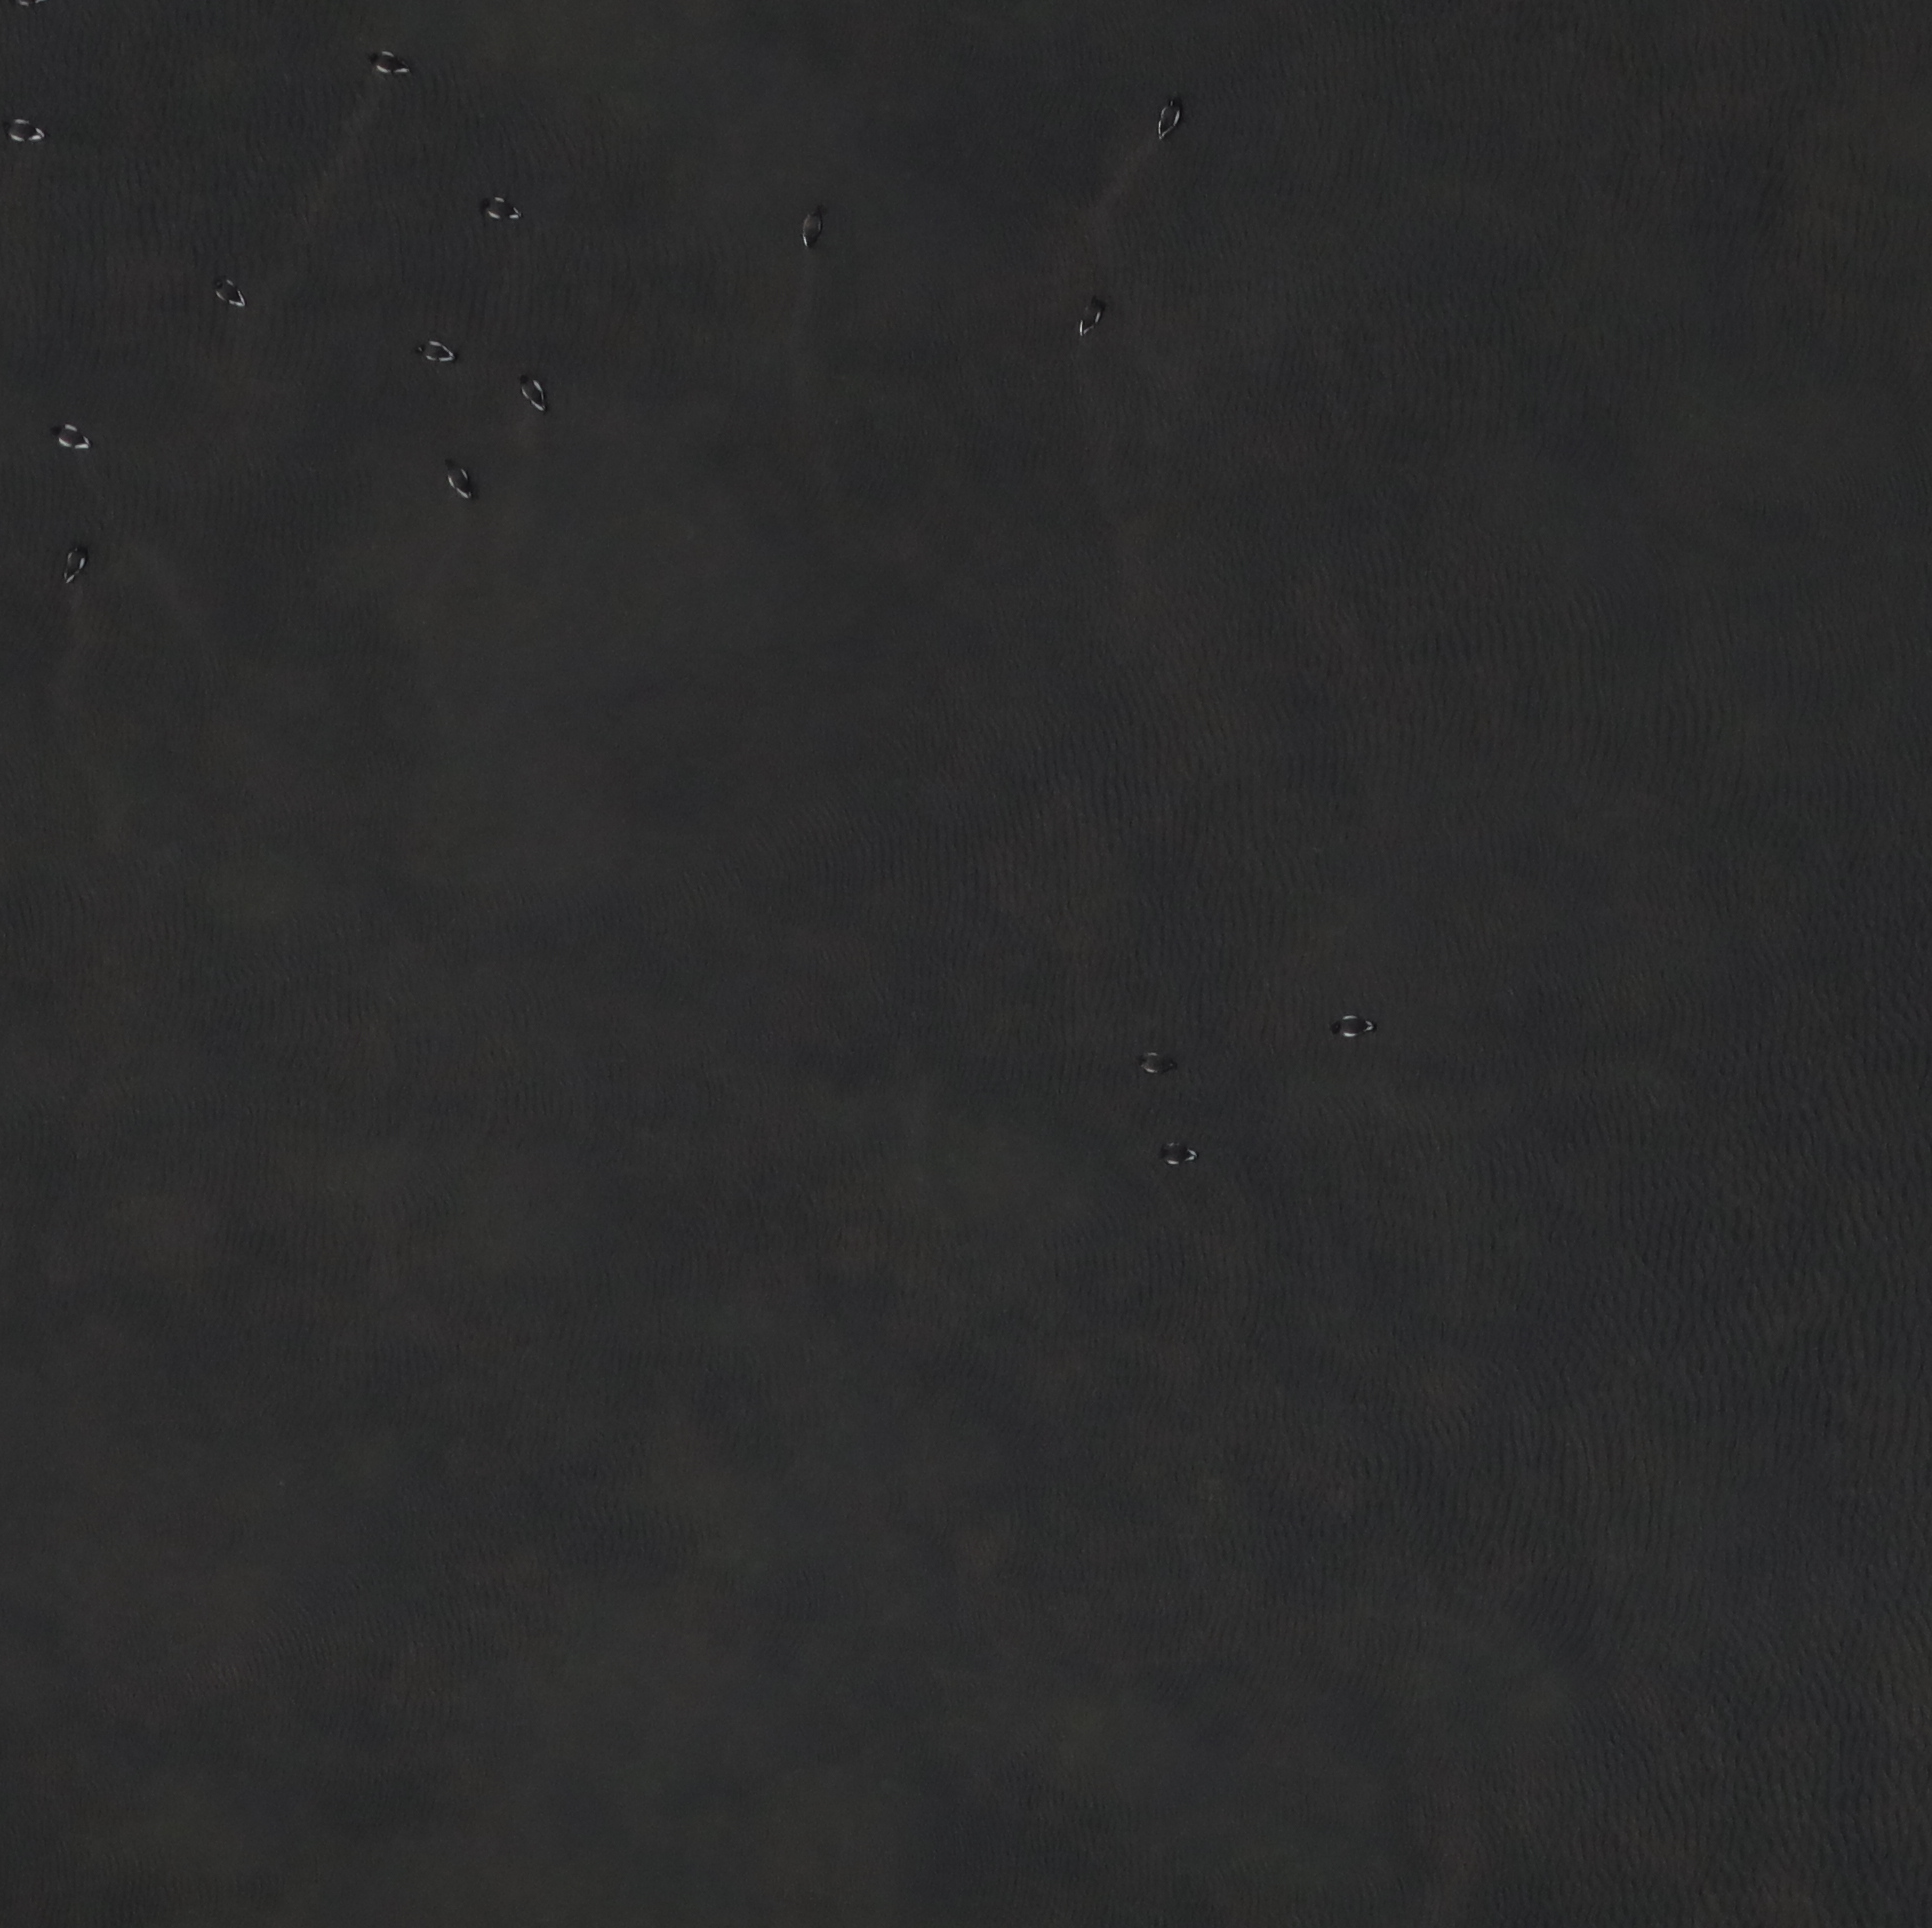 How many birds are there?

15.